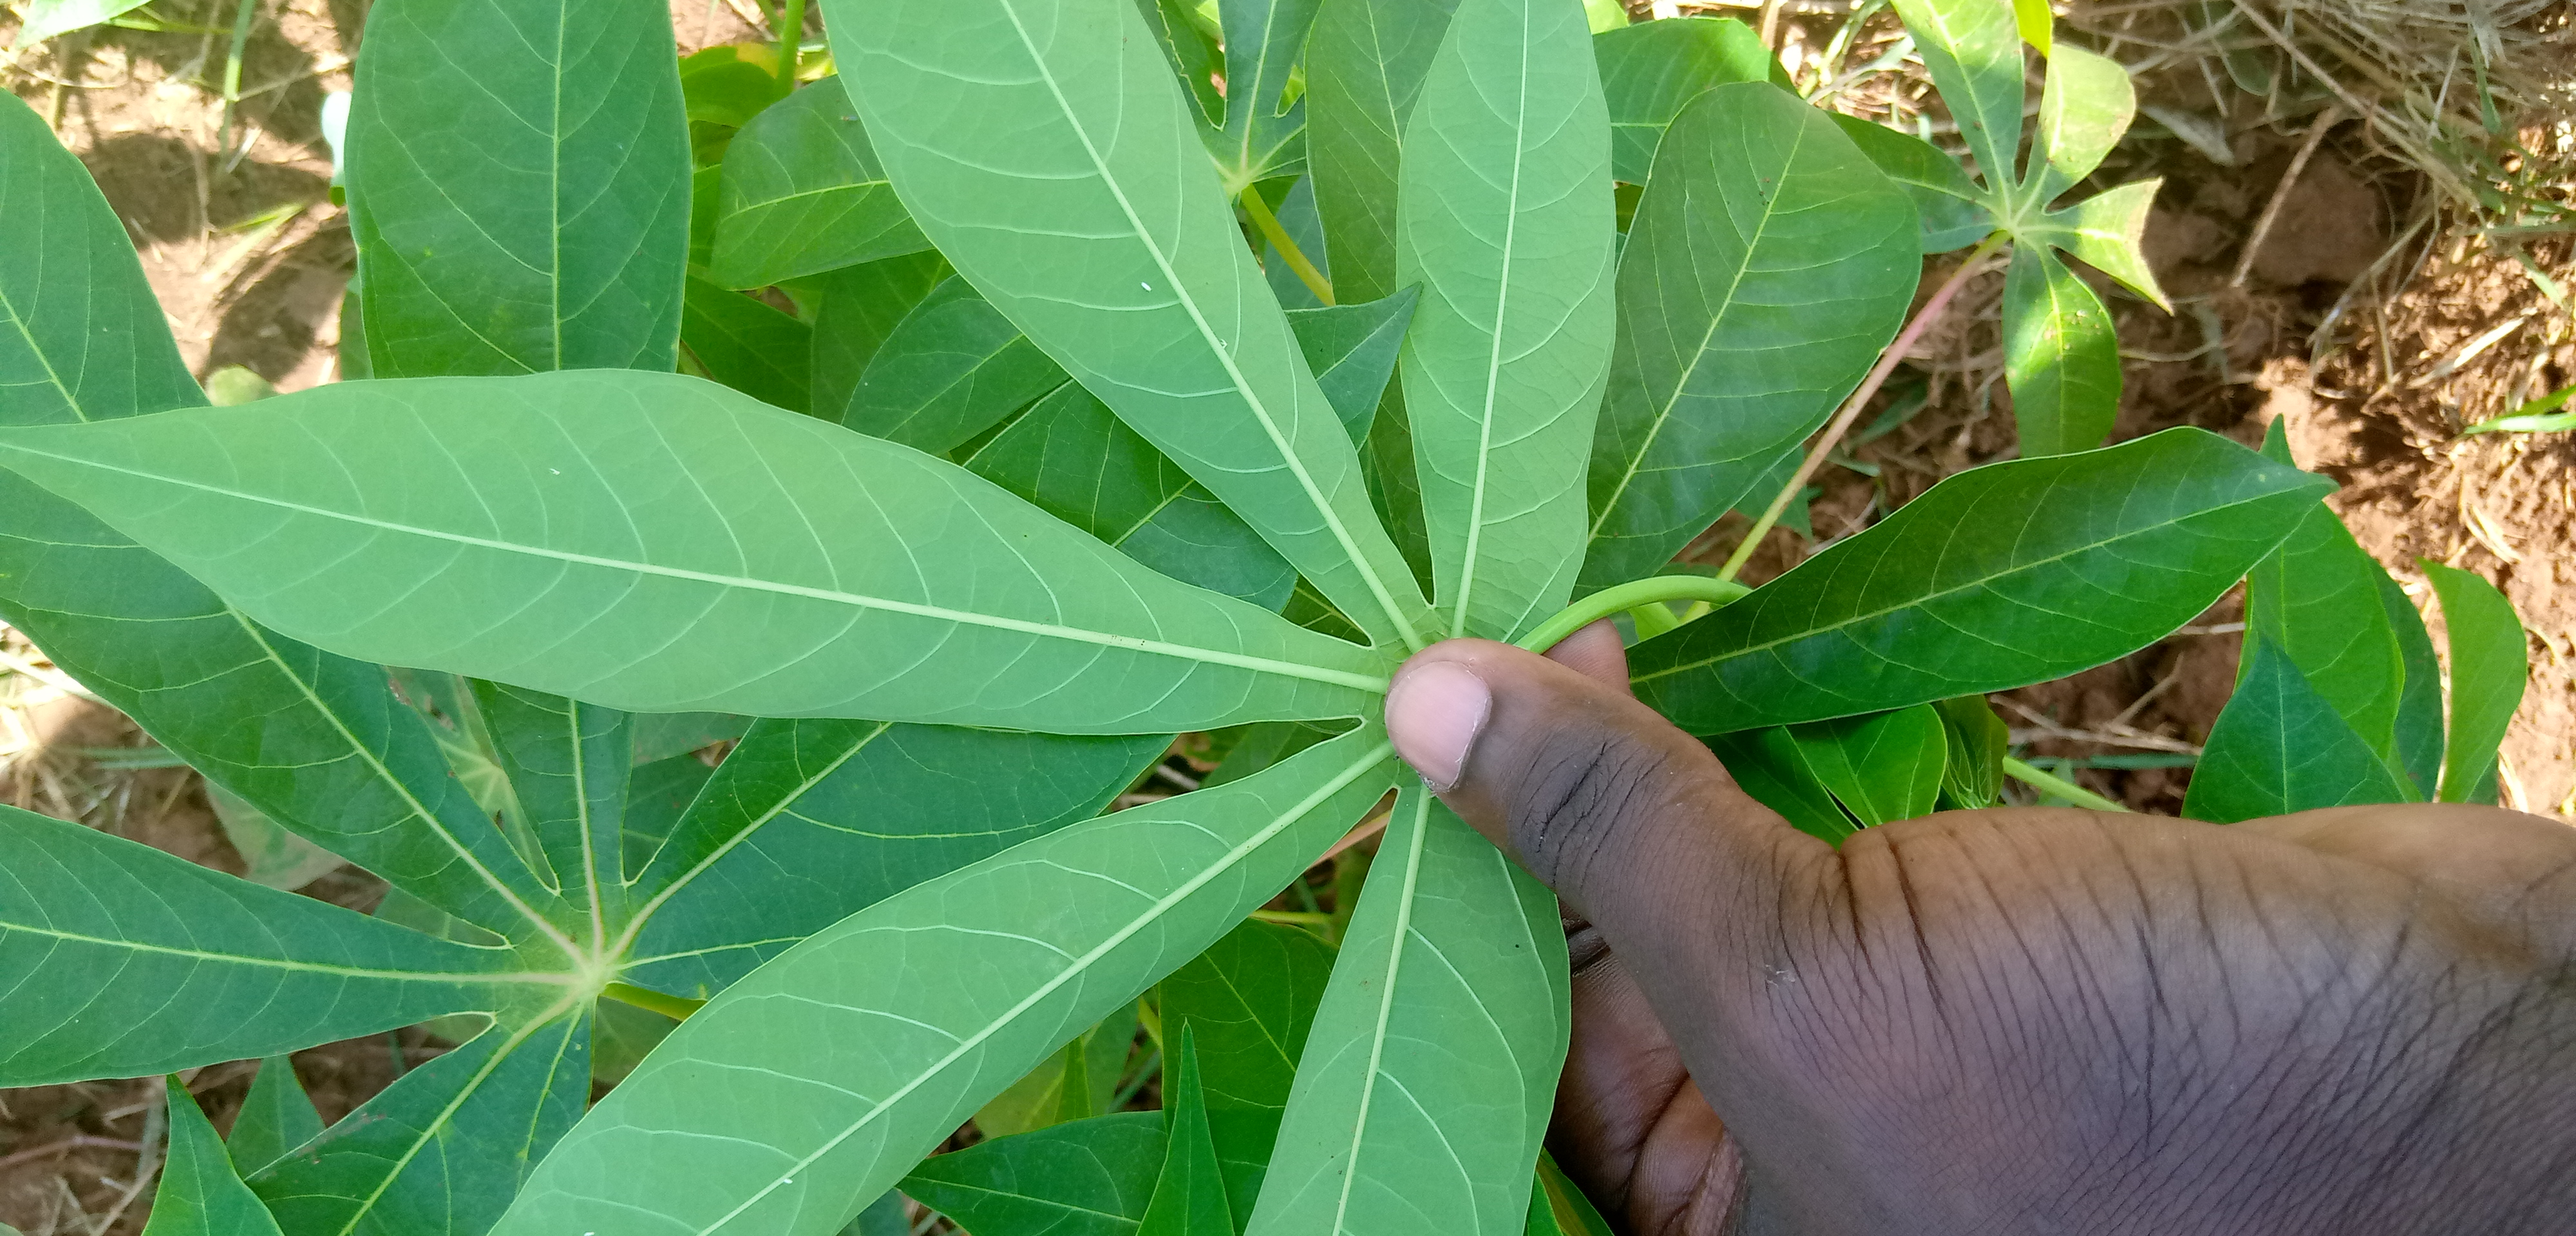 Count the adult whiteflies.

4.